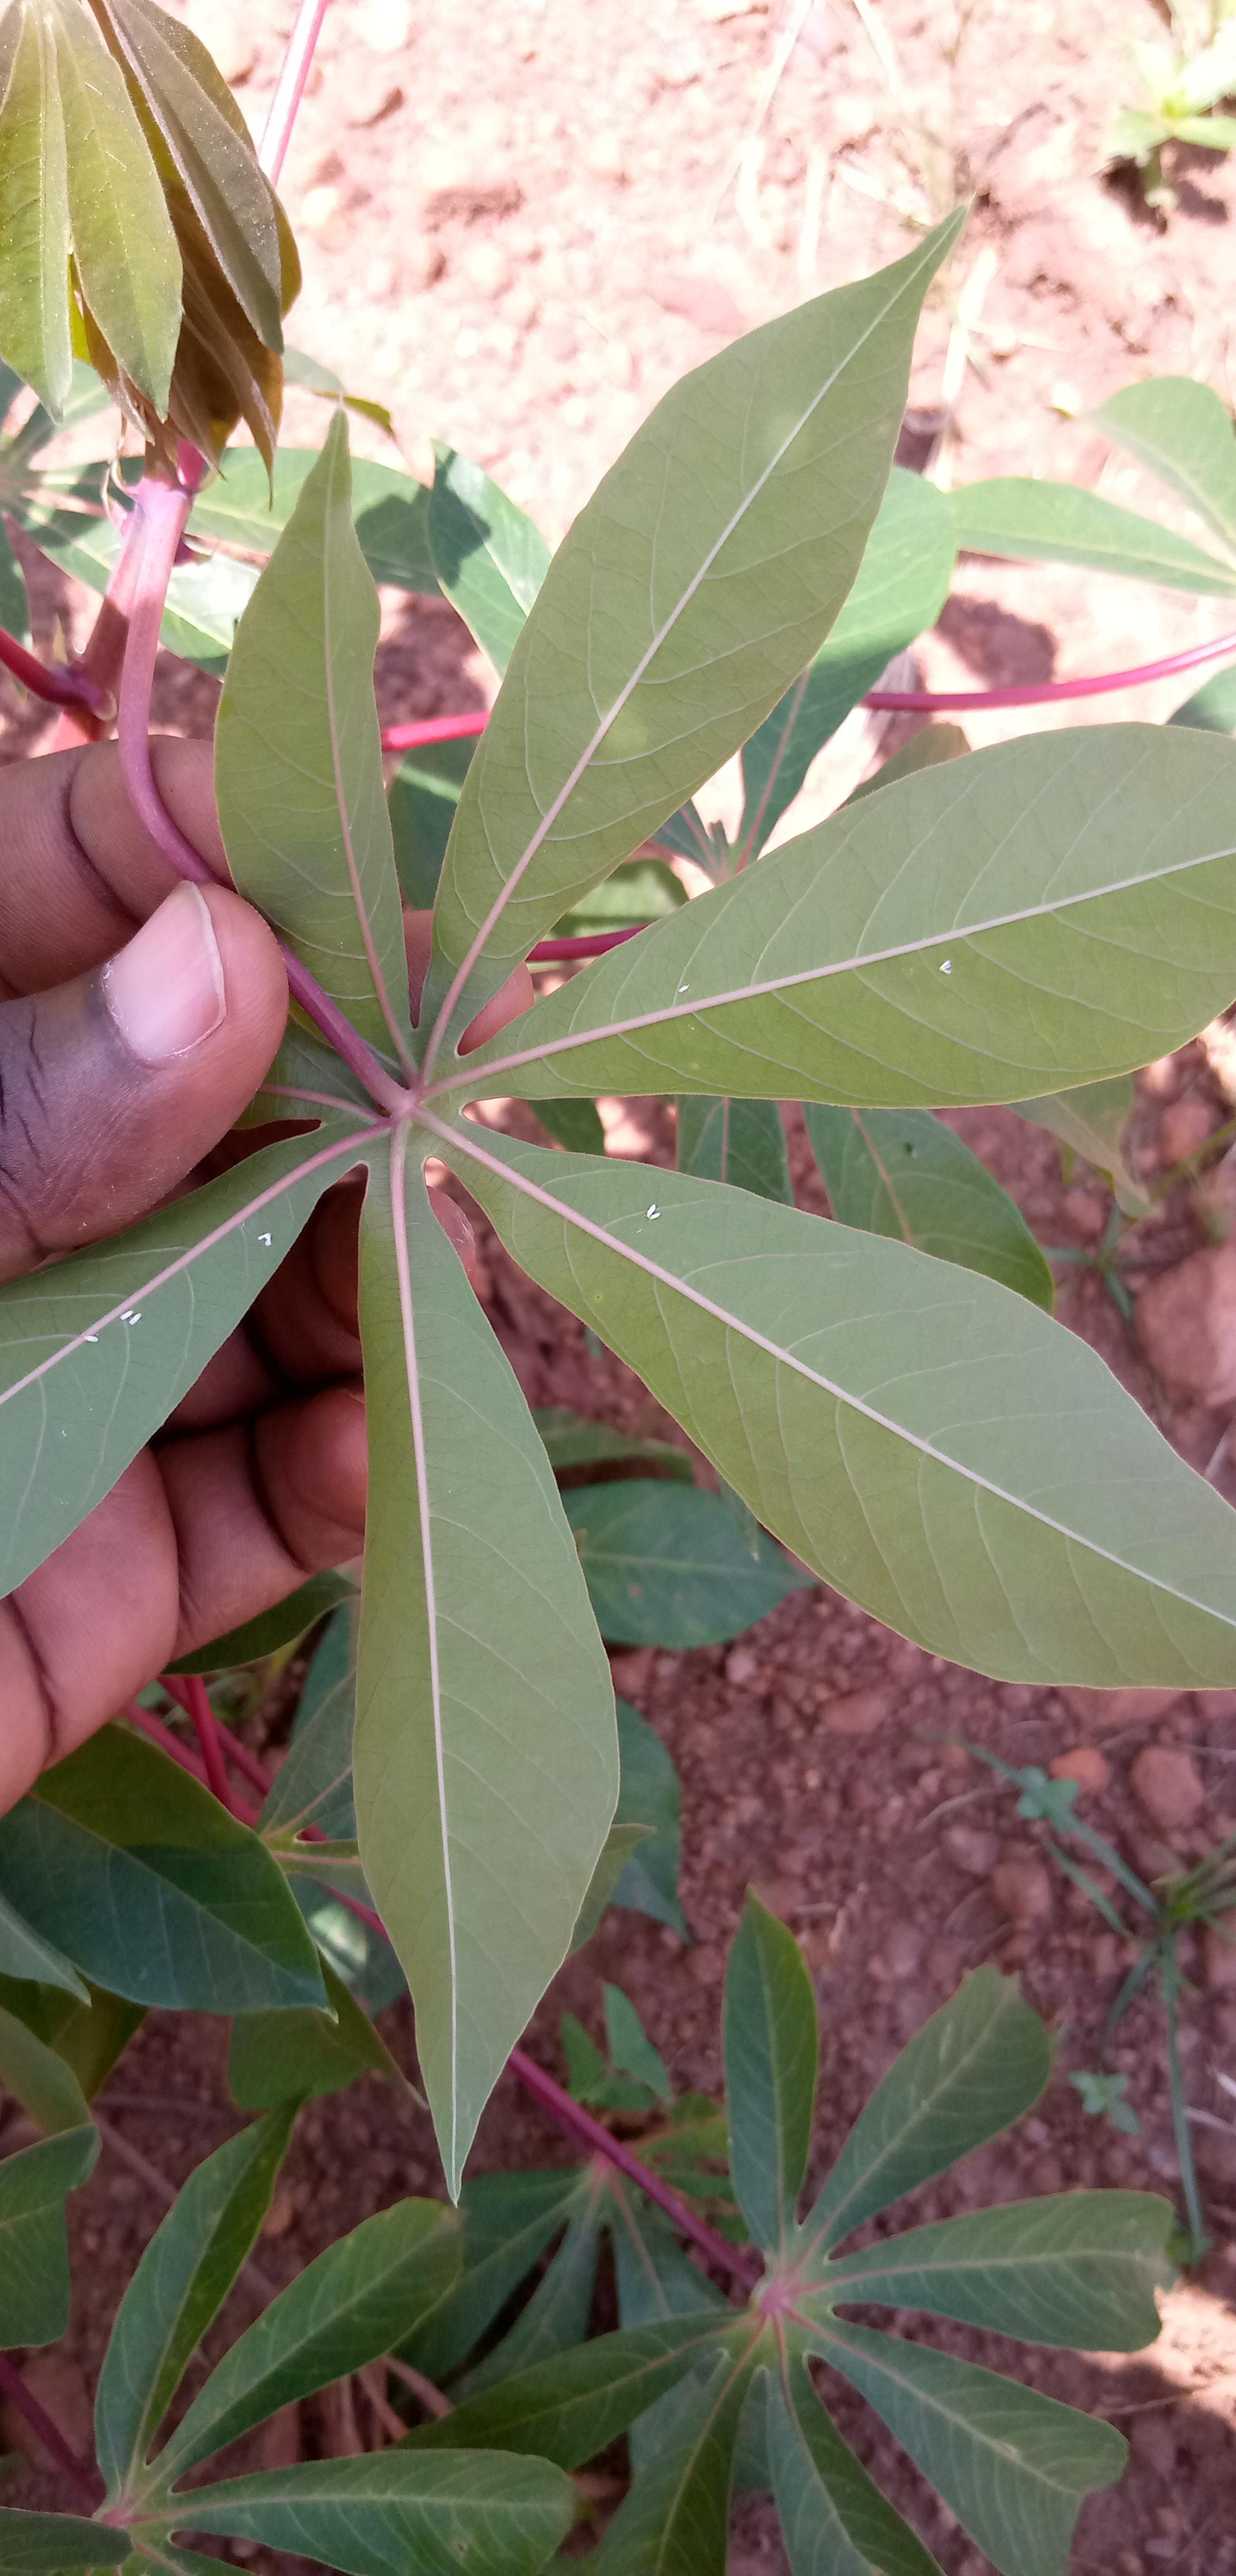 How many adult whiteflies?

7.